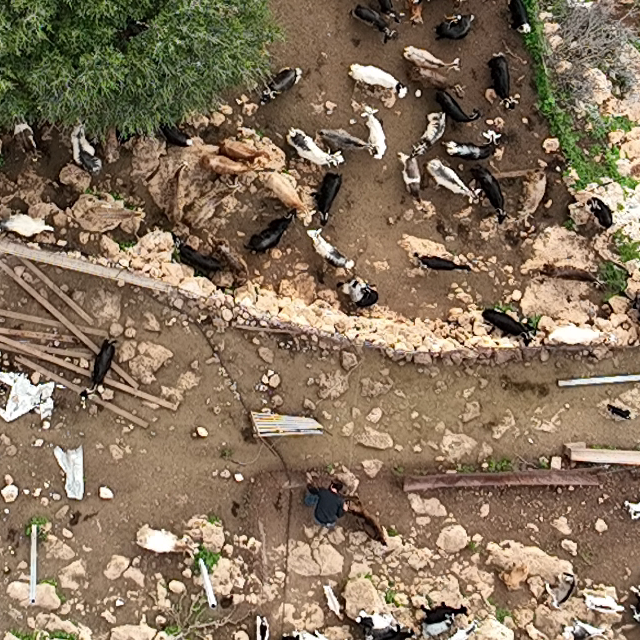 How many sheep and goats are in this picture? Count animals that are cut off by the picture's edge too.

61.